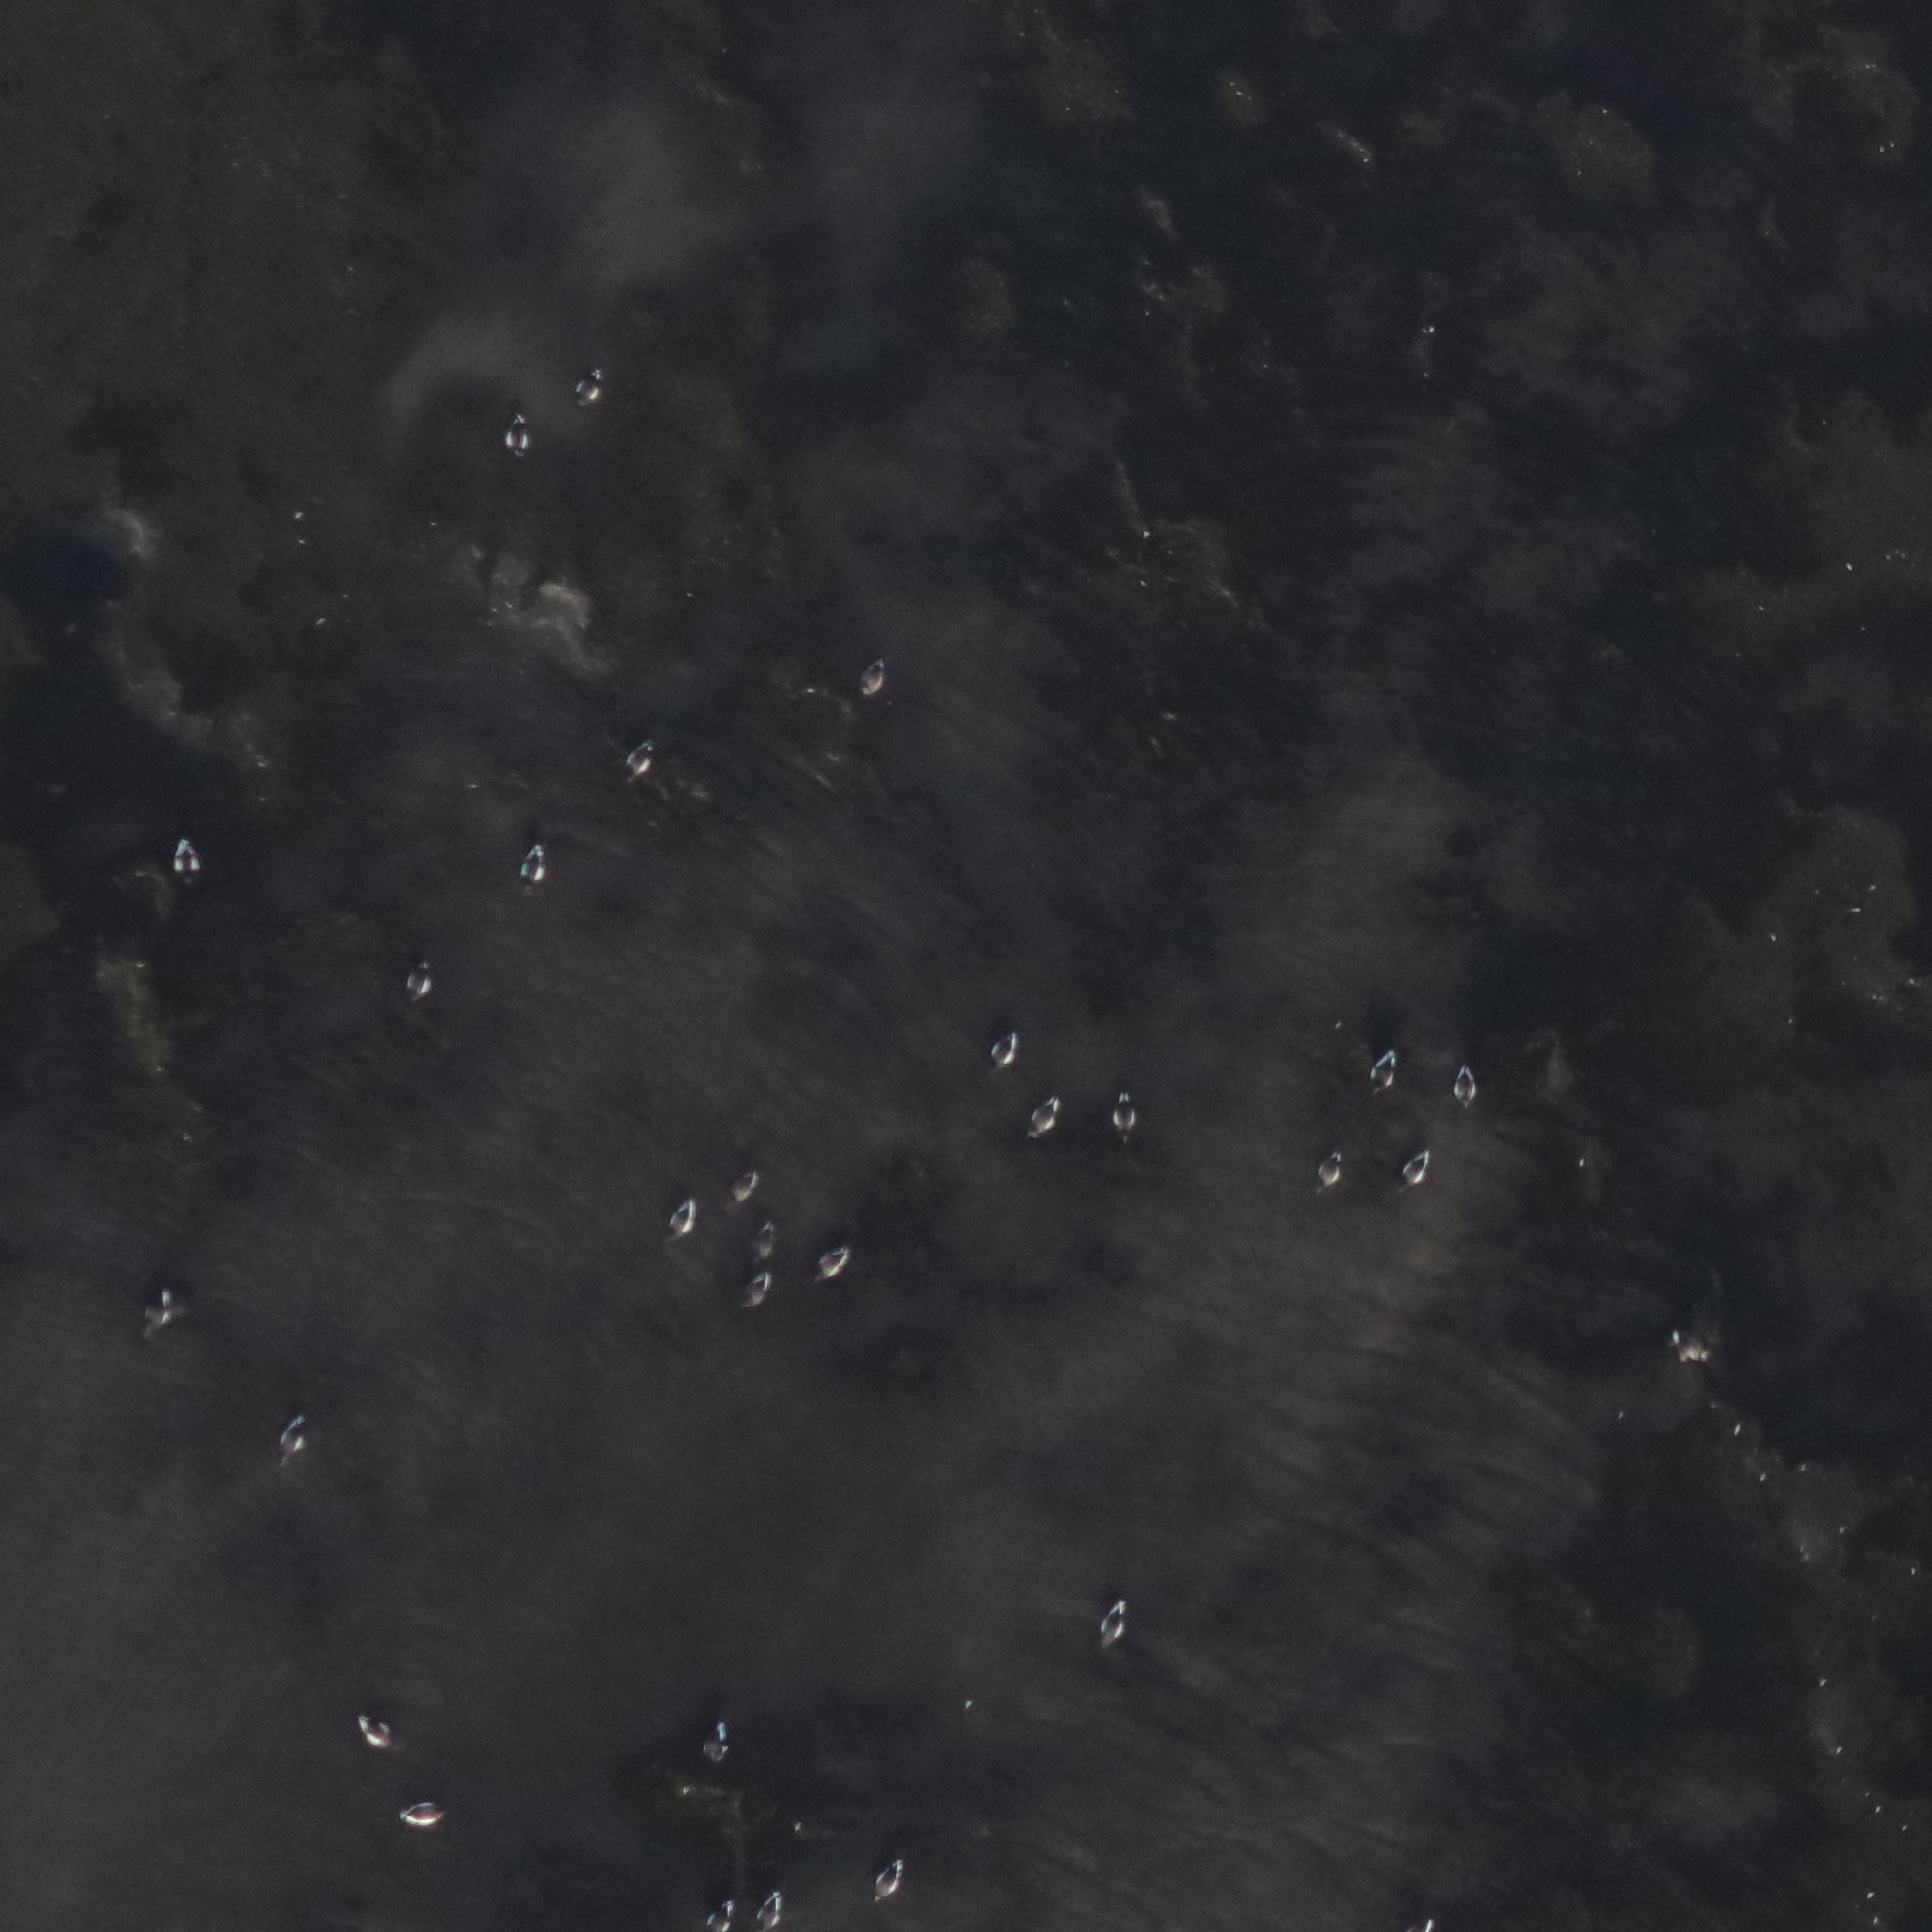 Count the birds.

29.